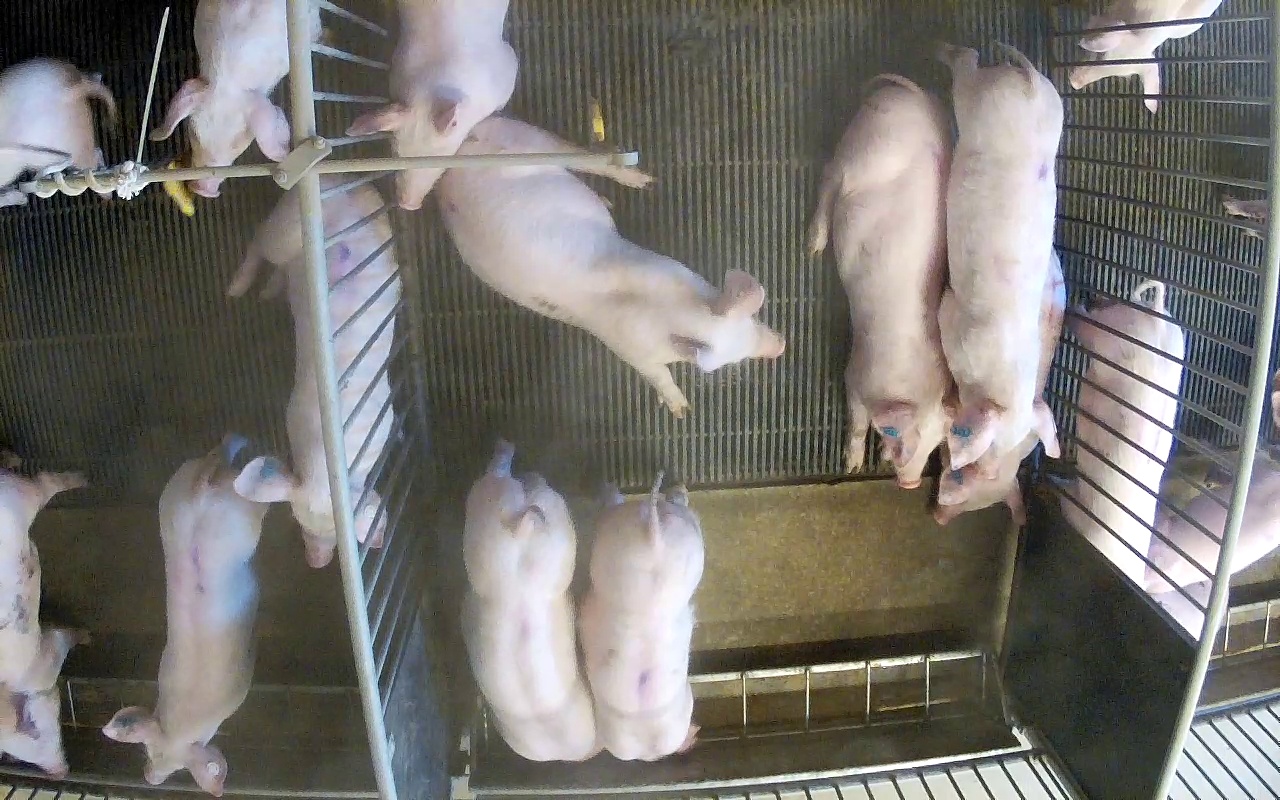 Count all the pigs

16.